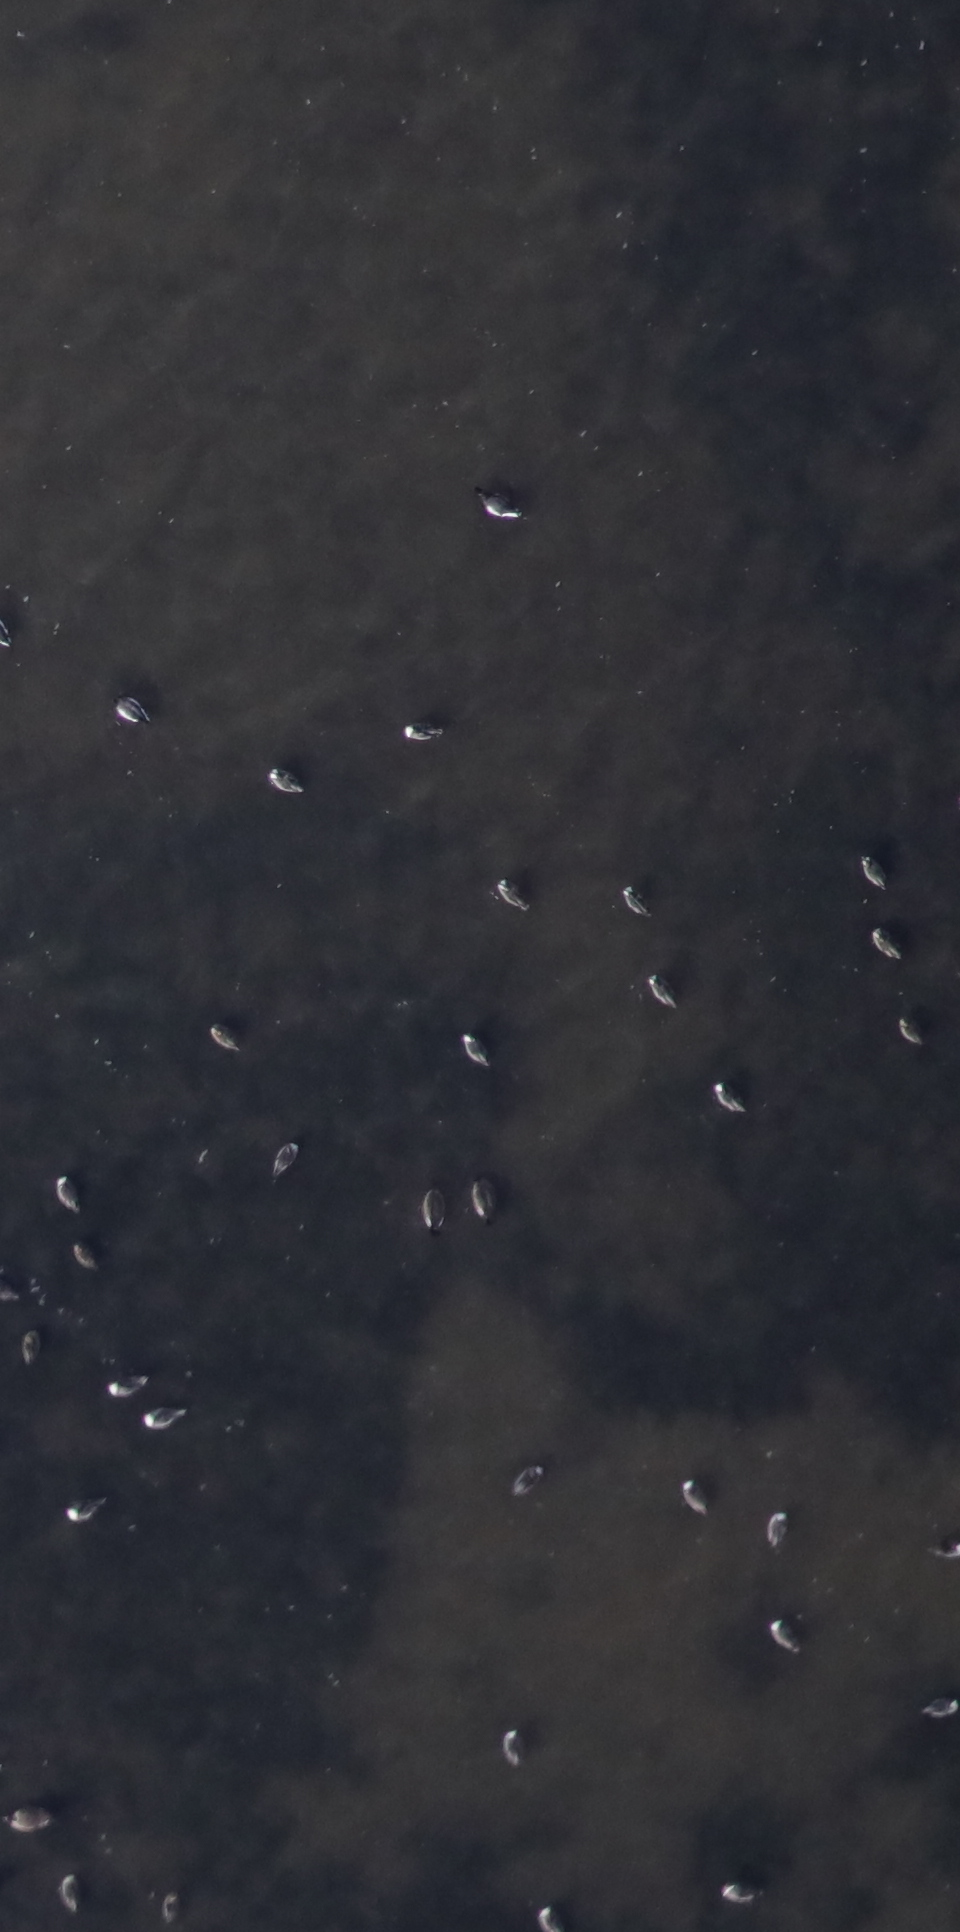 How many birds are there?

34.